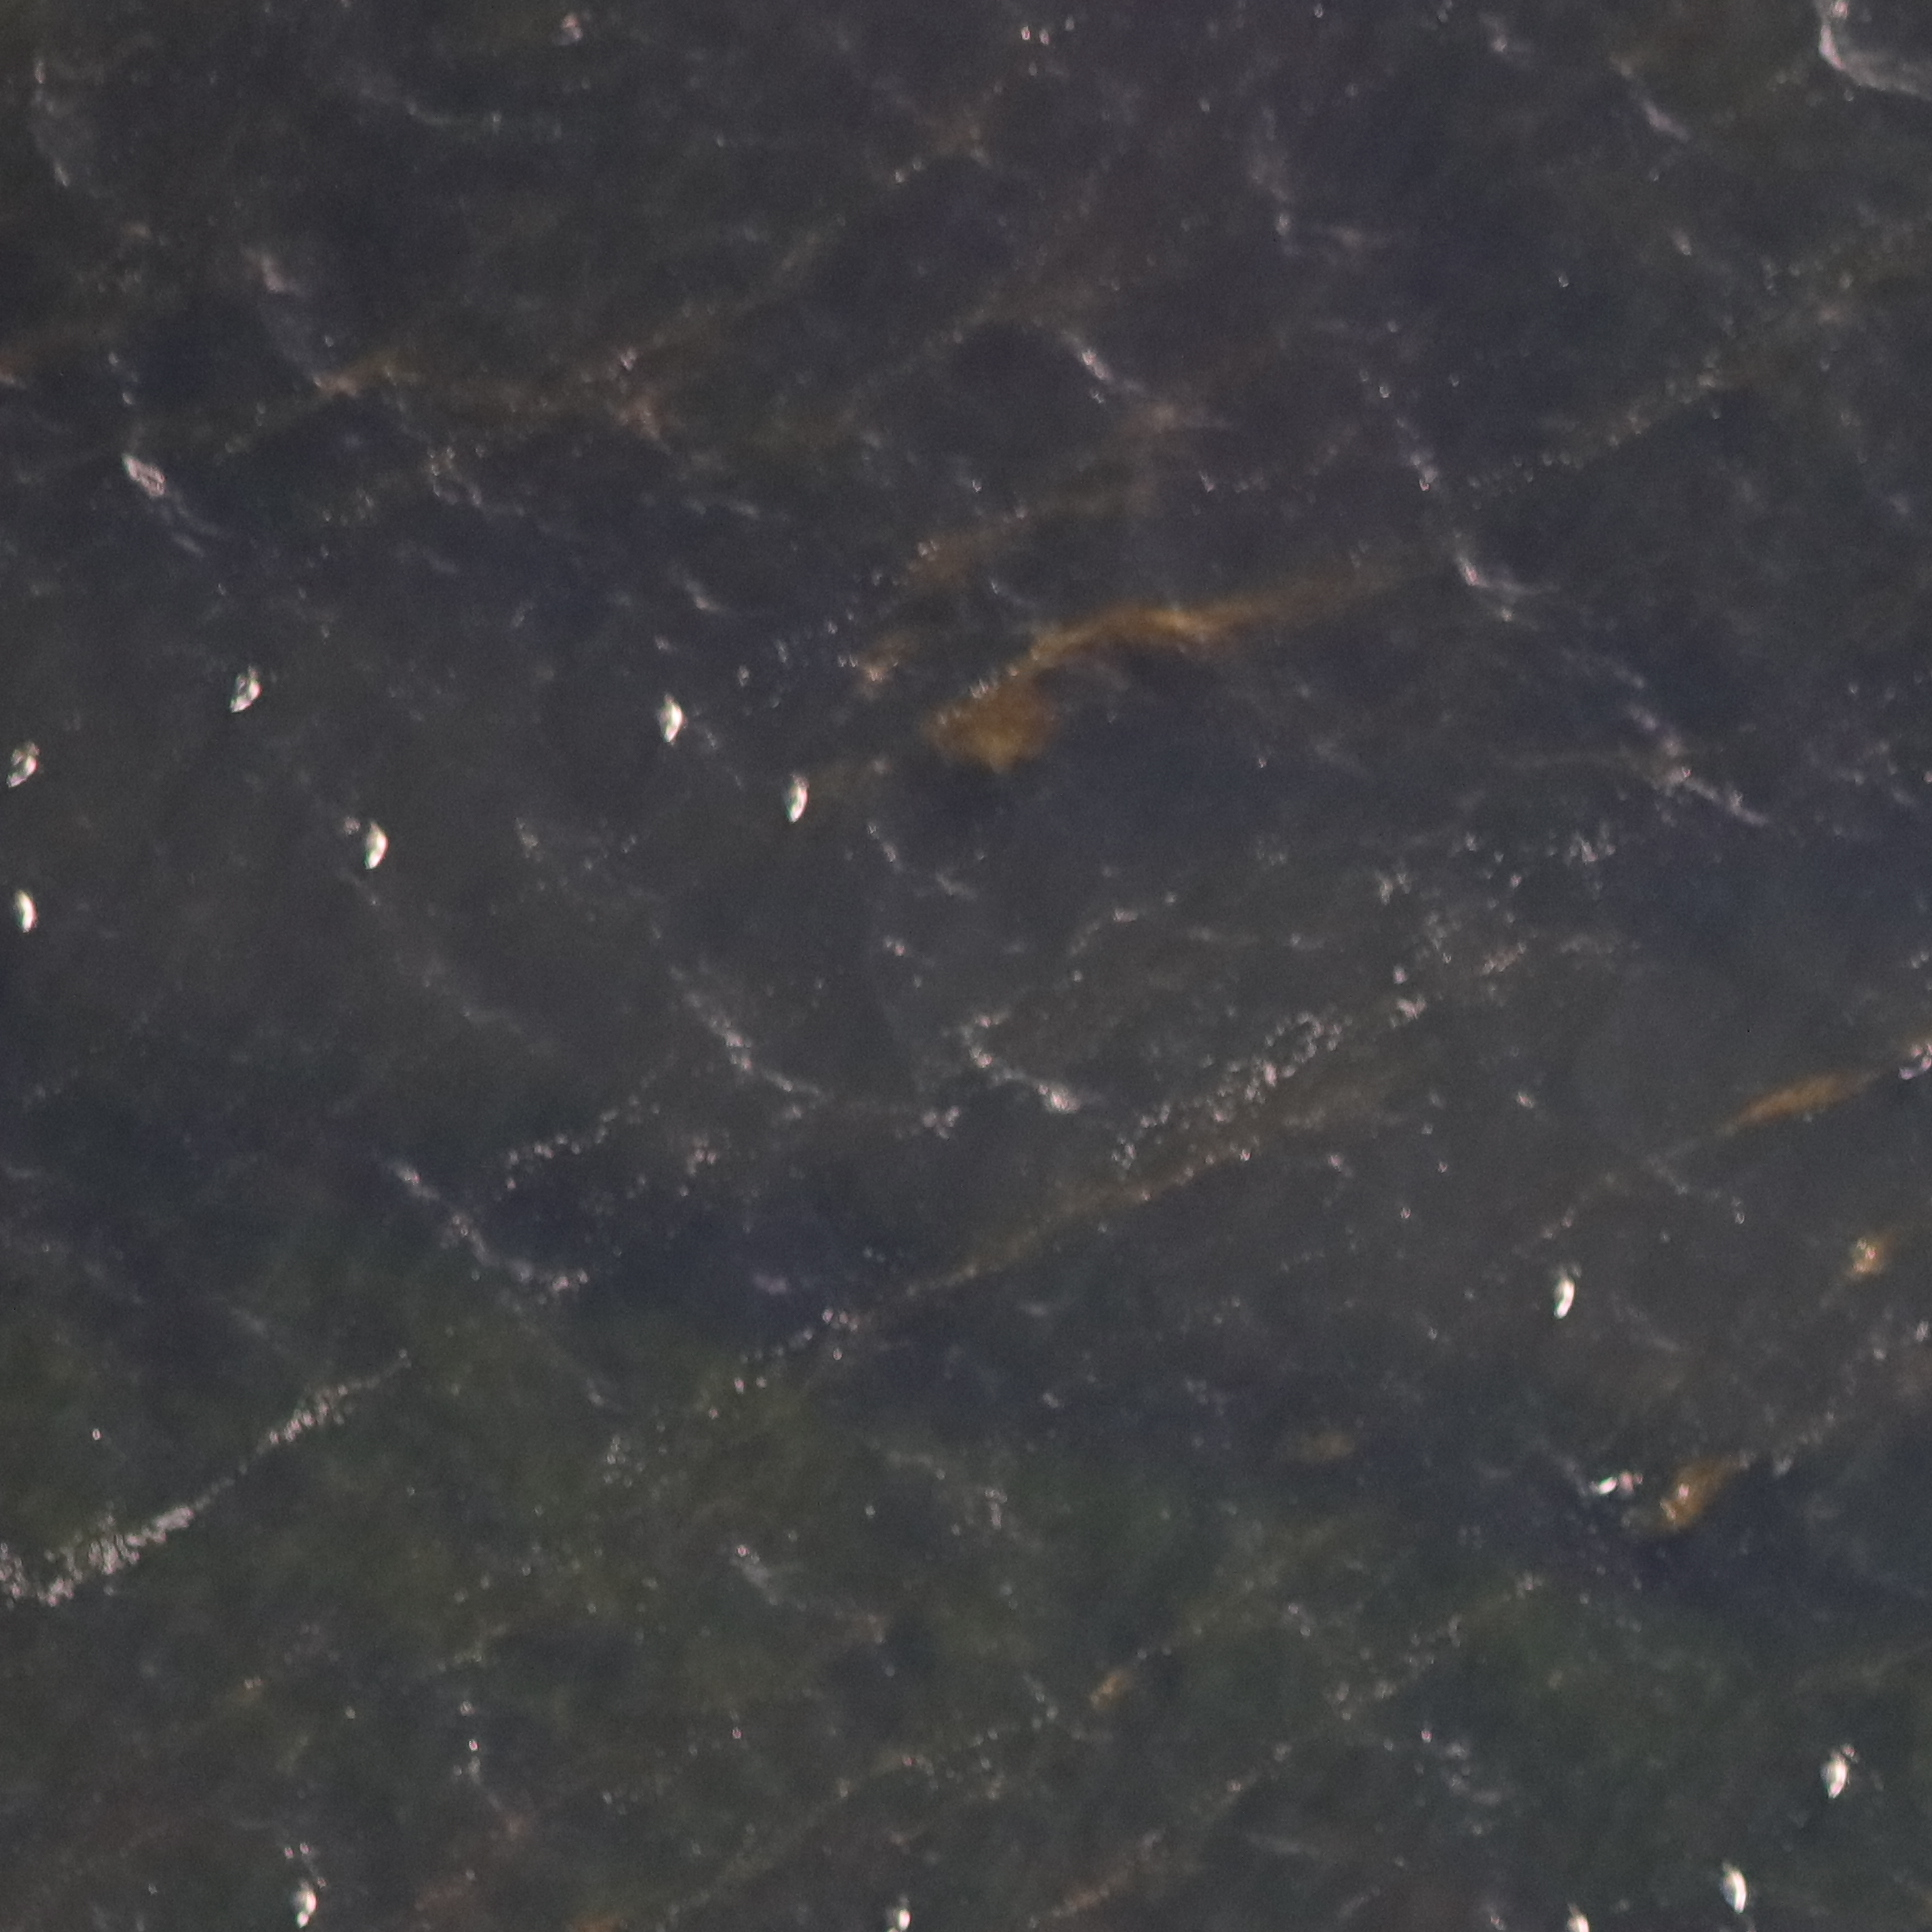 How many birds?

14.